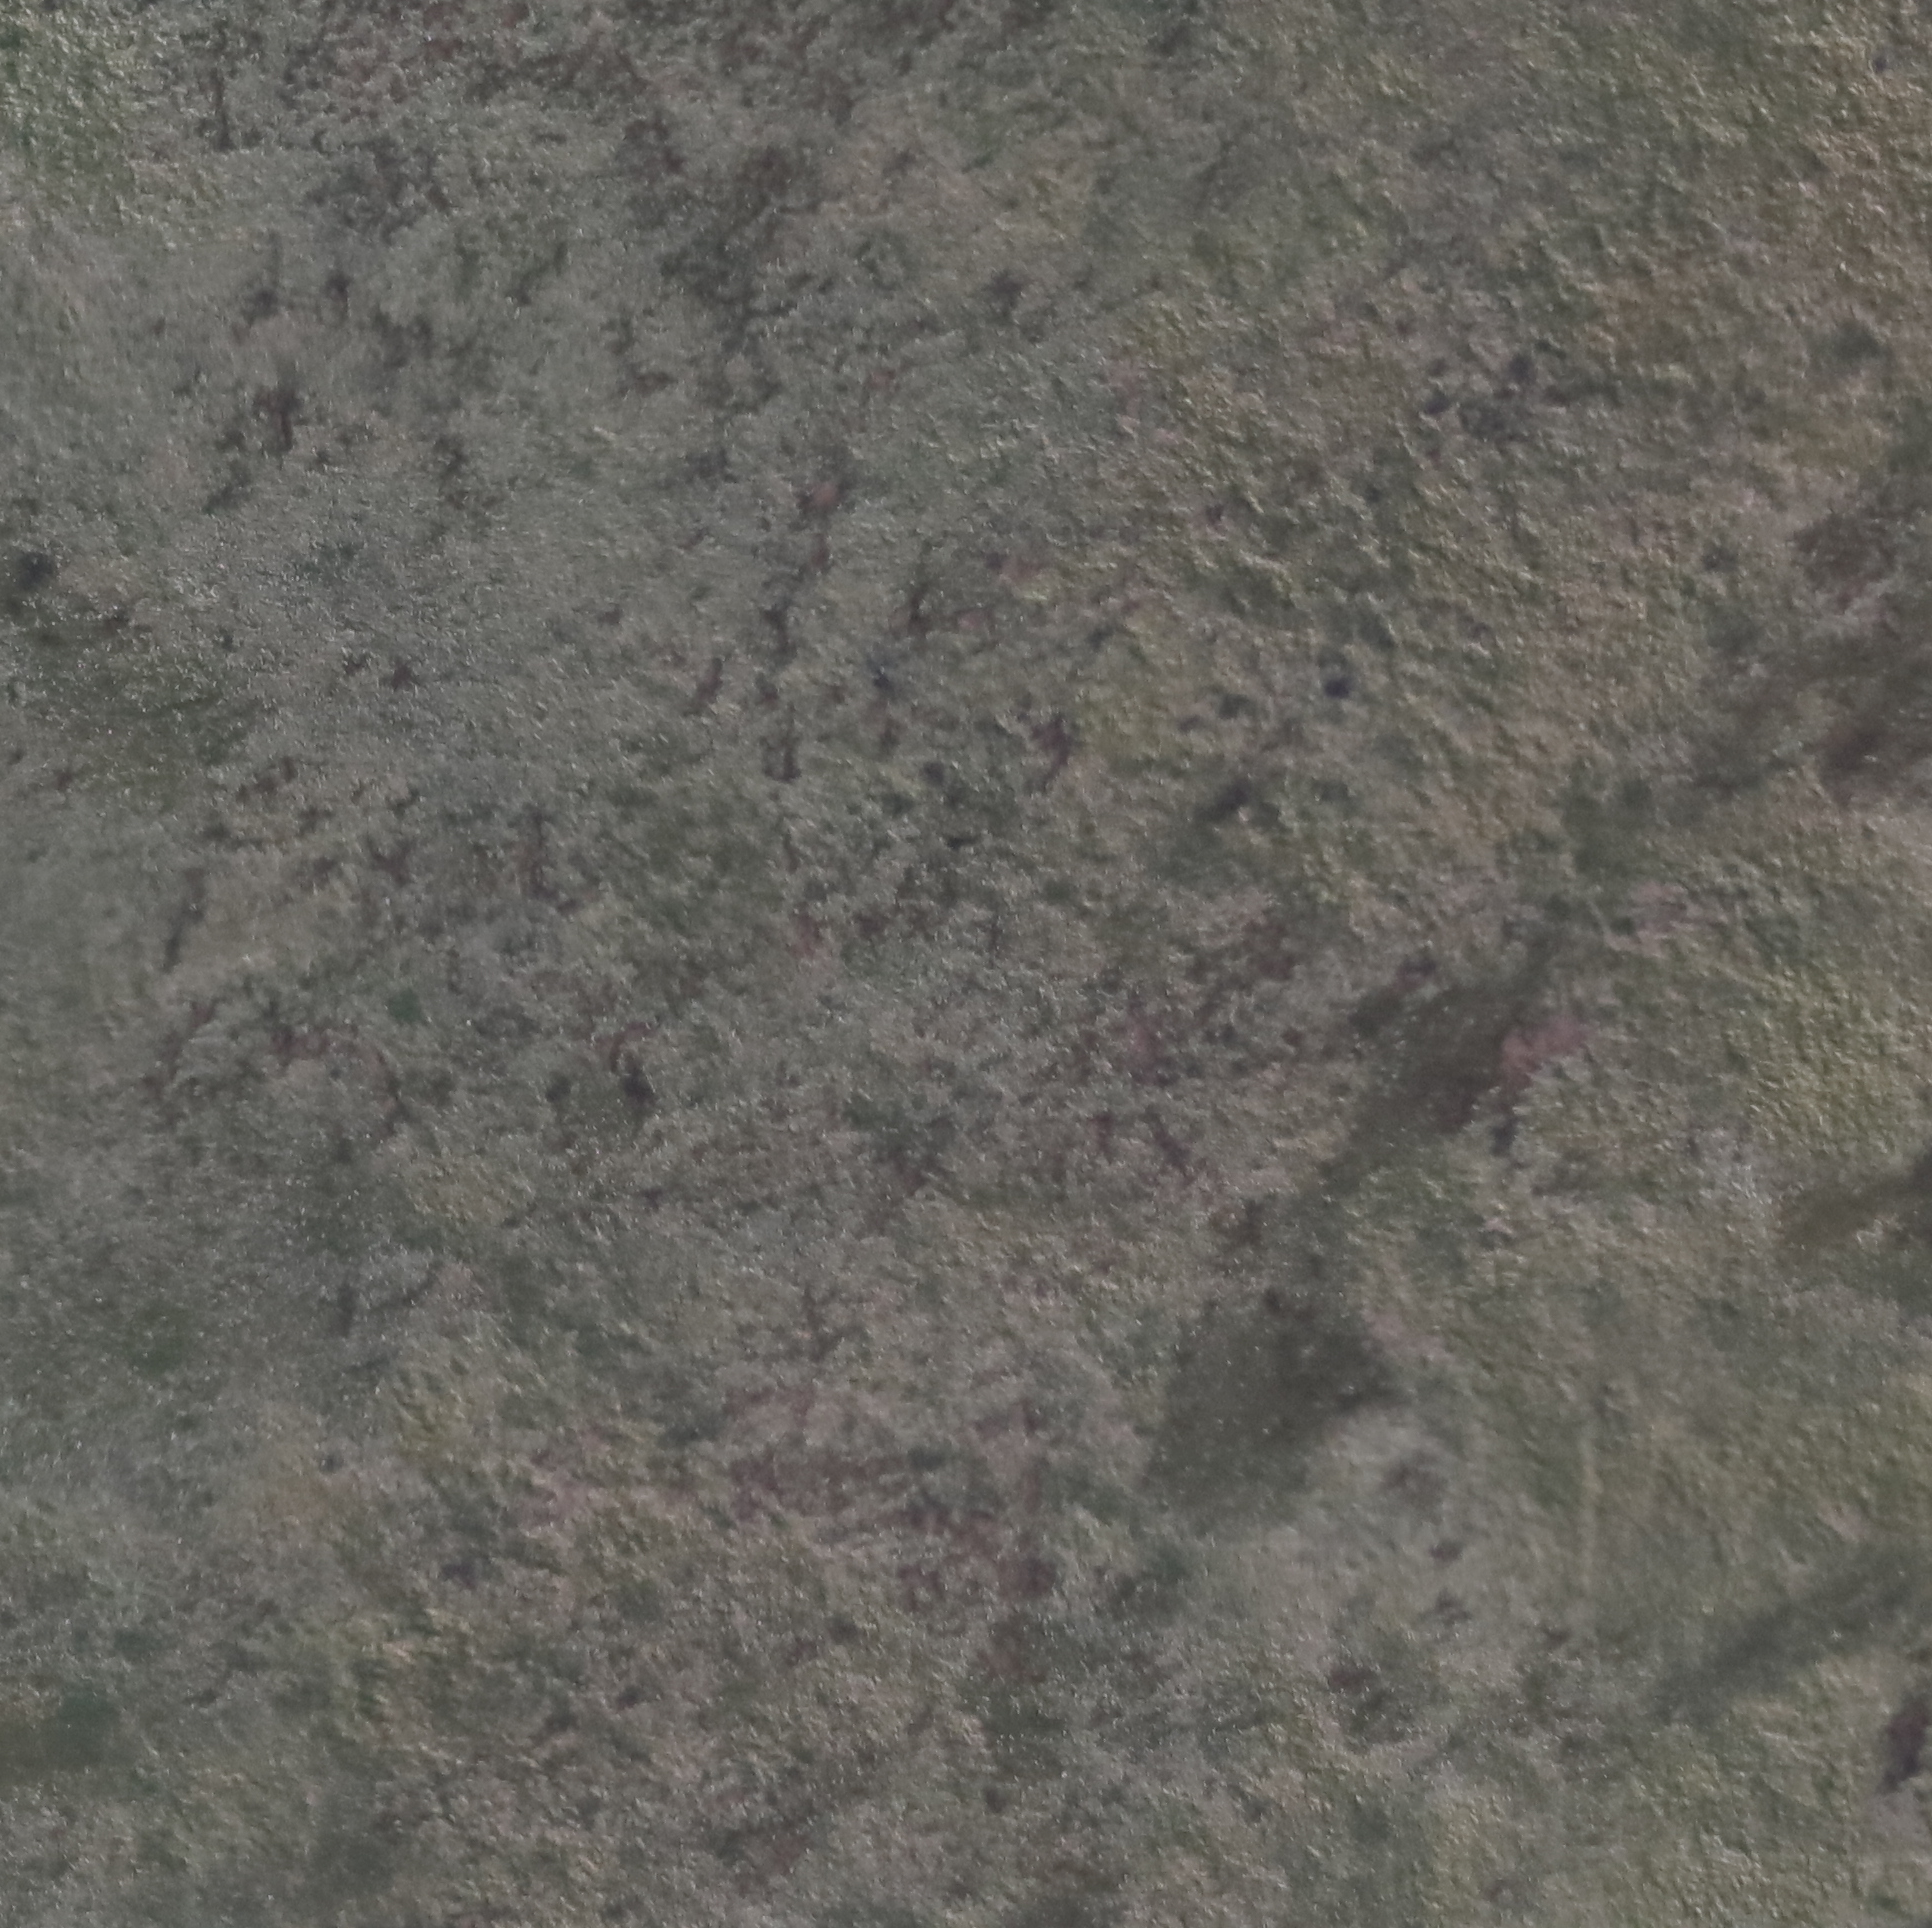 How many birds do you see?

0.